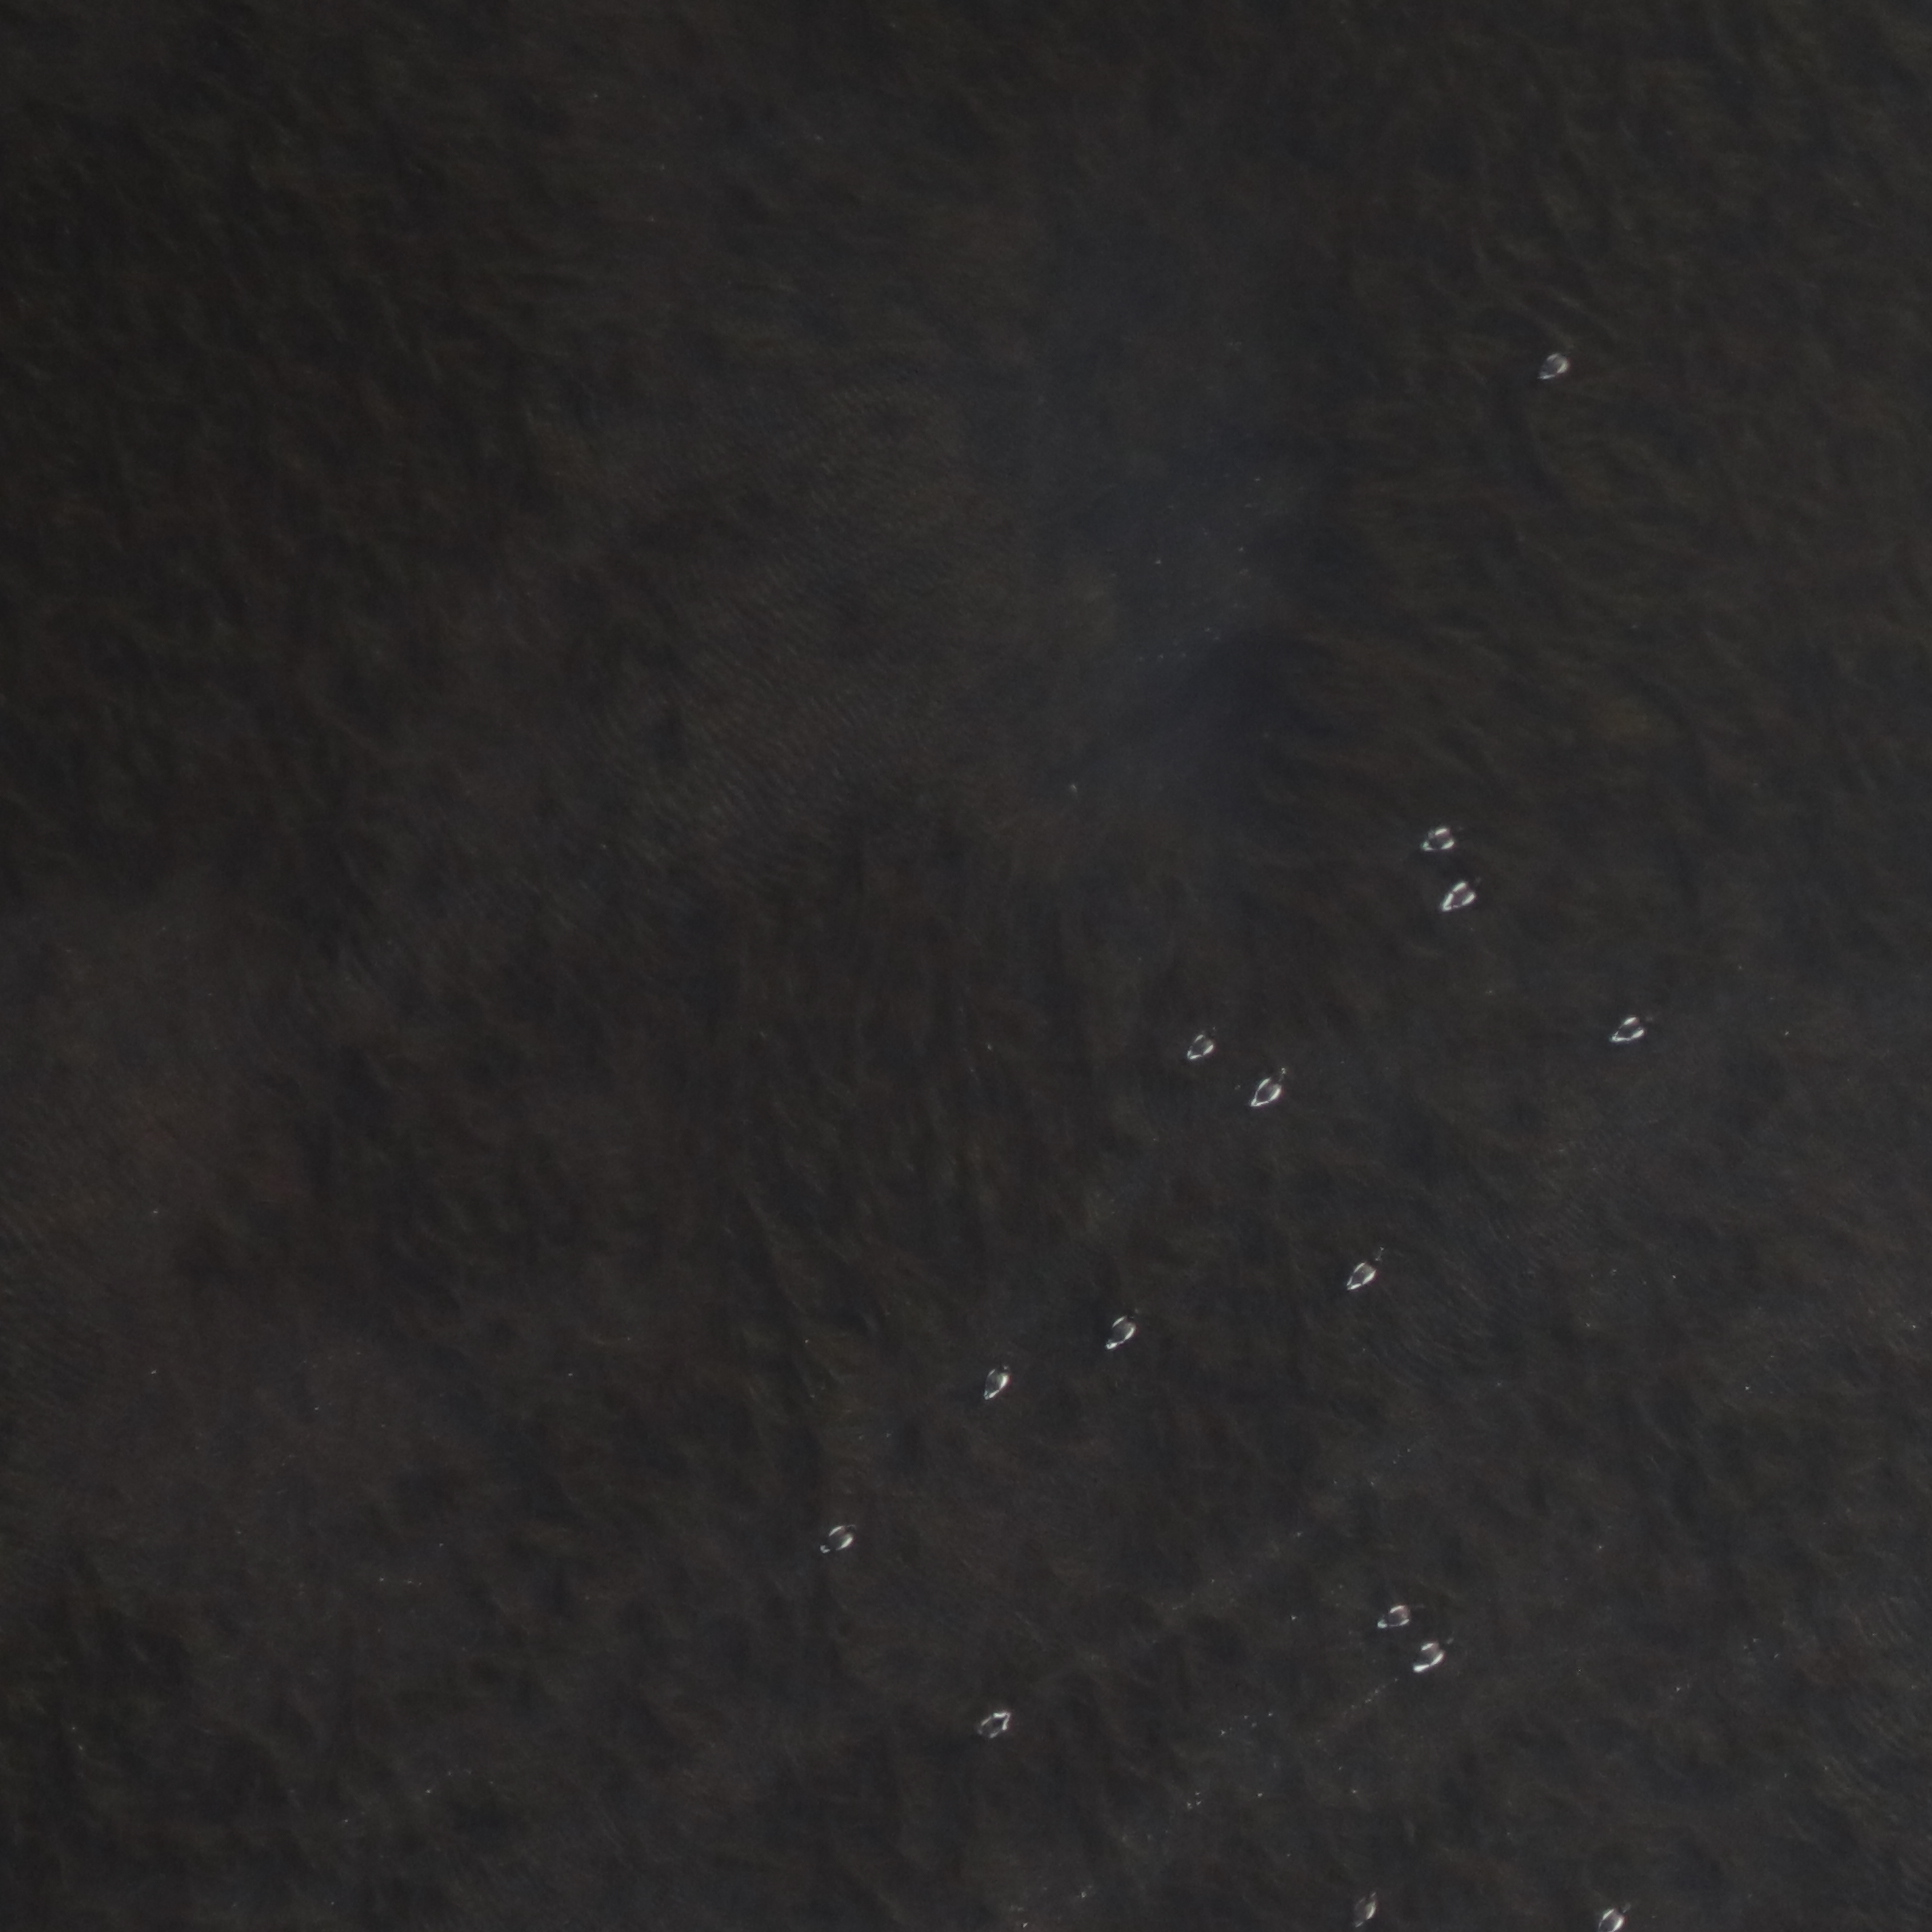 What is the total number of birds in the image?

15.